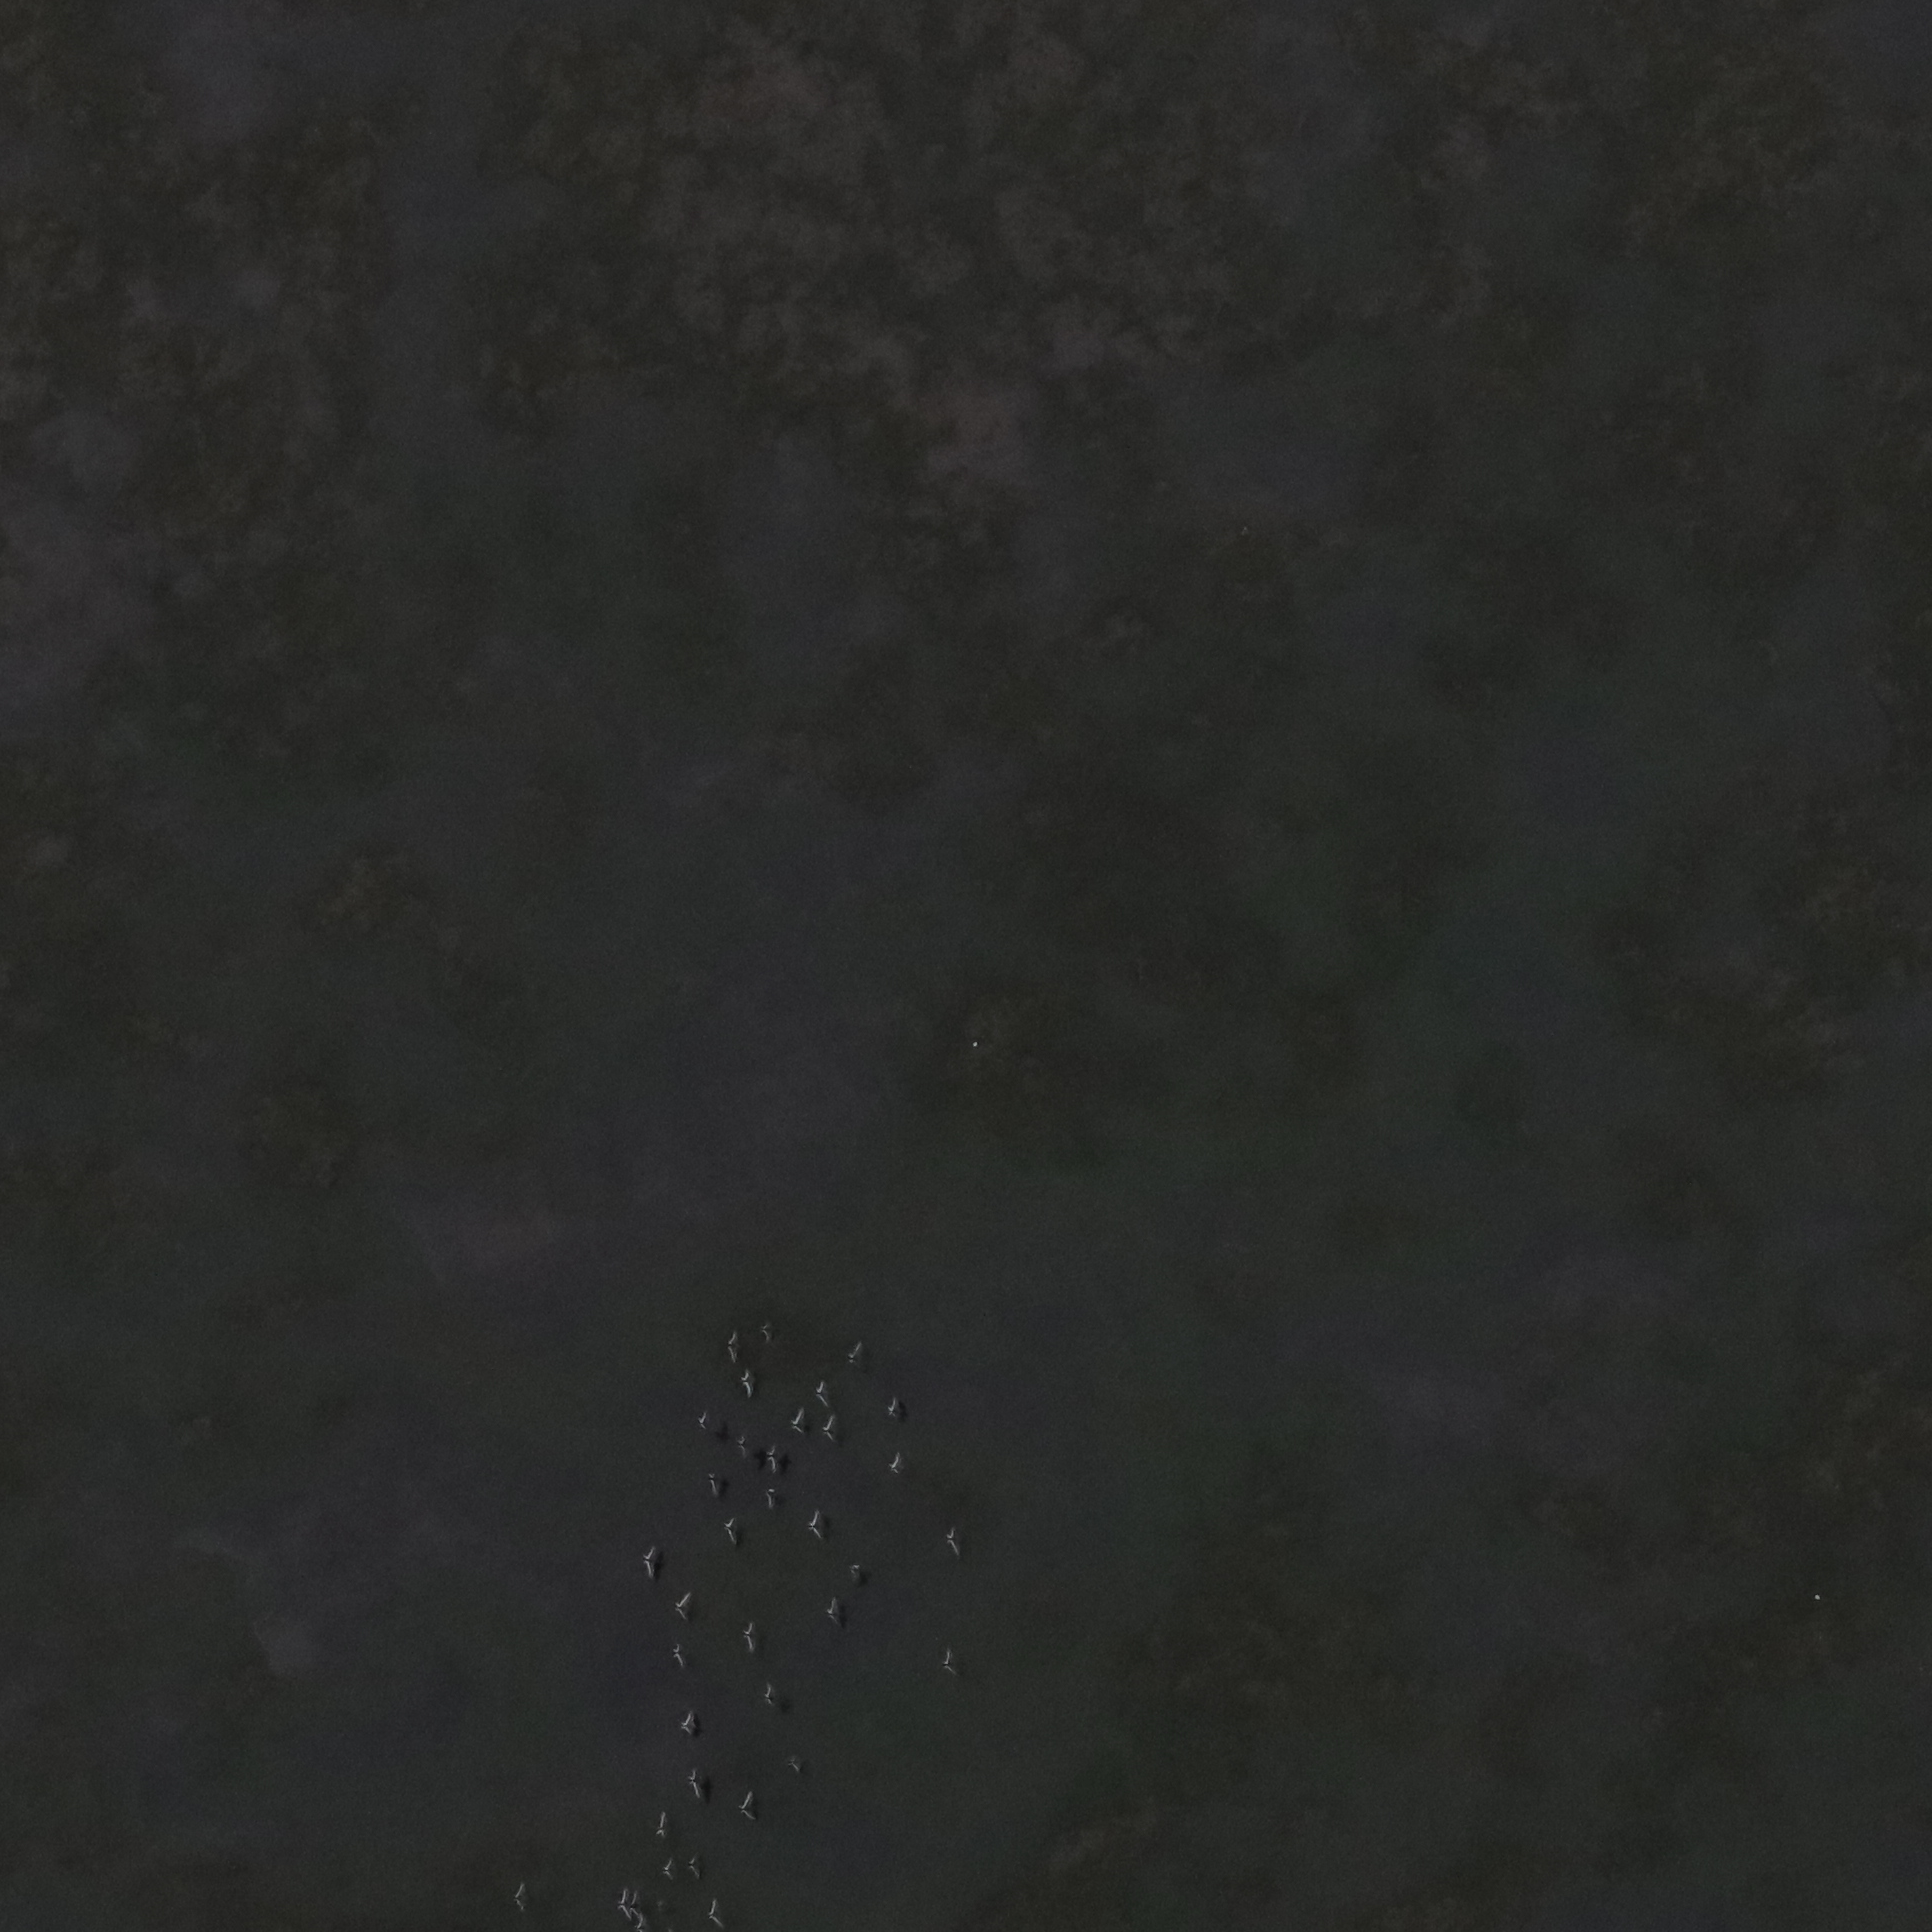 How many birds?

37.